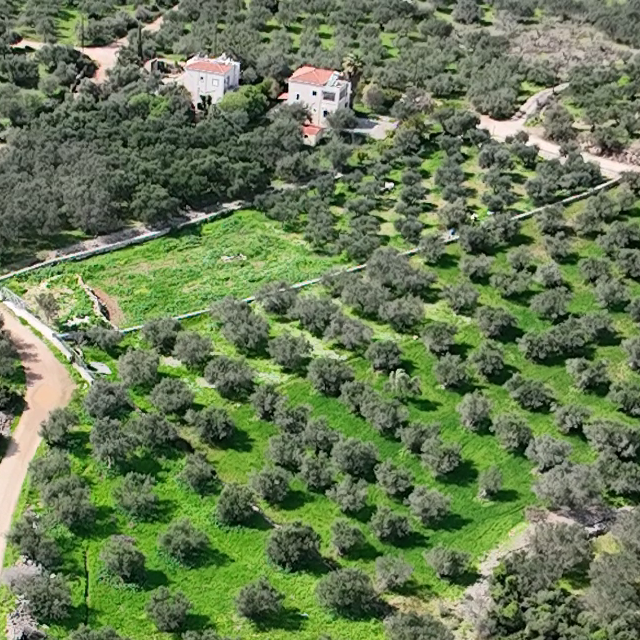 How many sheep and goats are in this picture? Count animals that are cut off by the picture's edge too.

0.